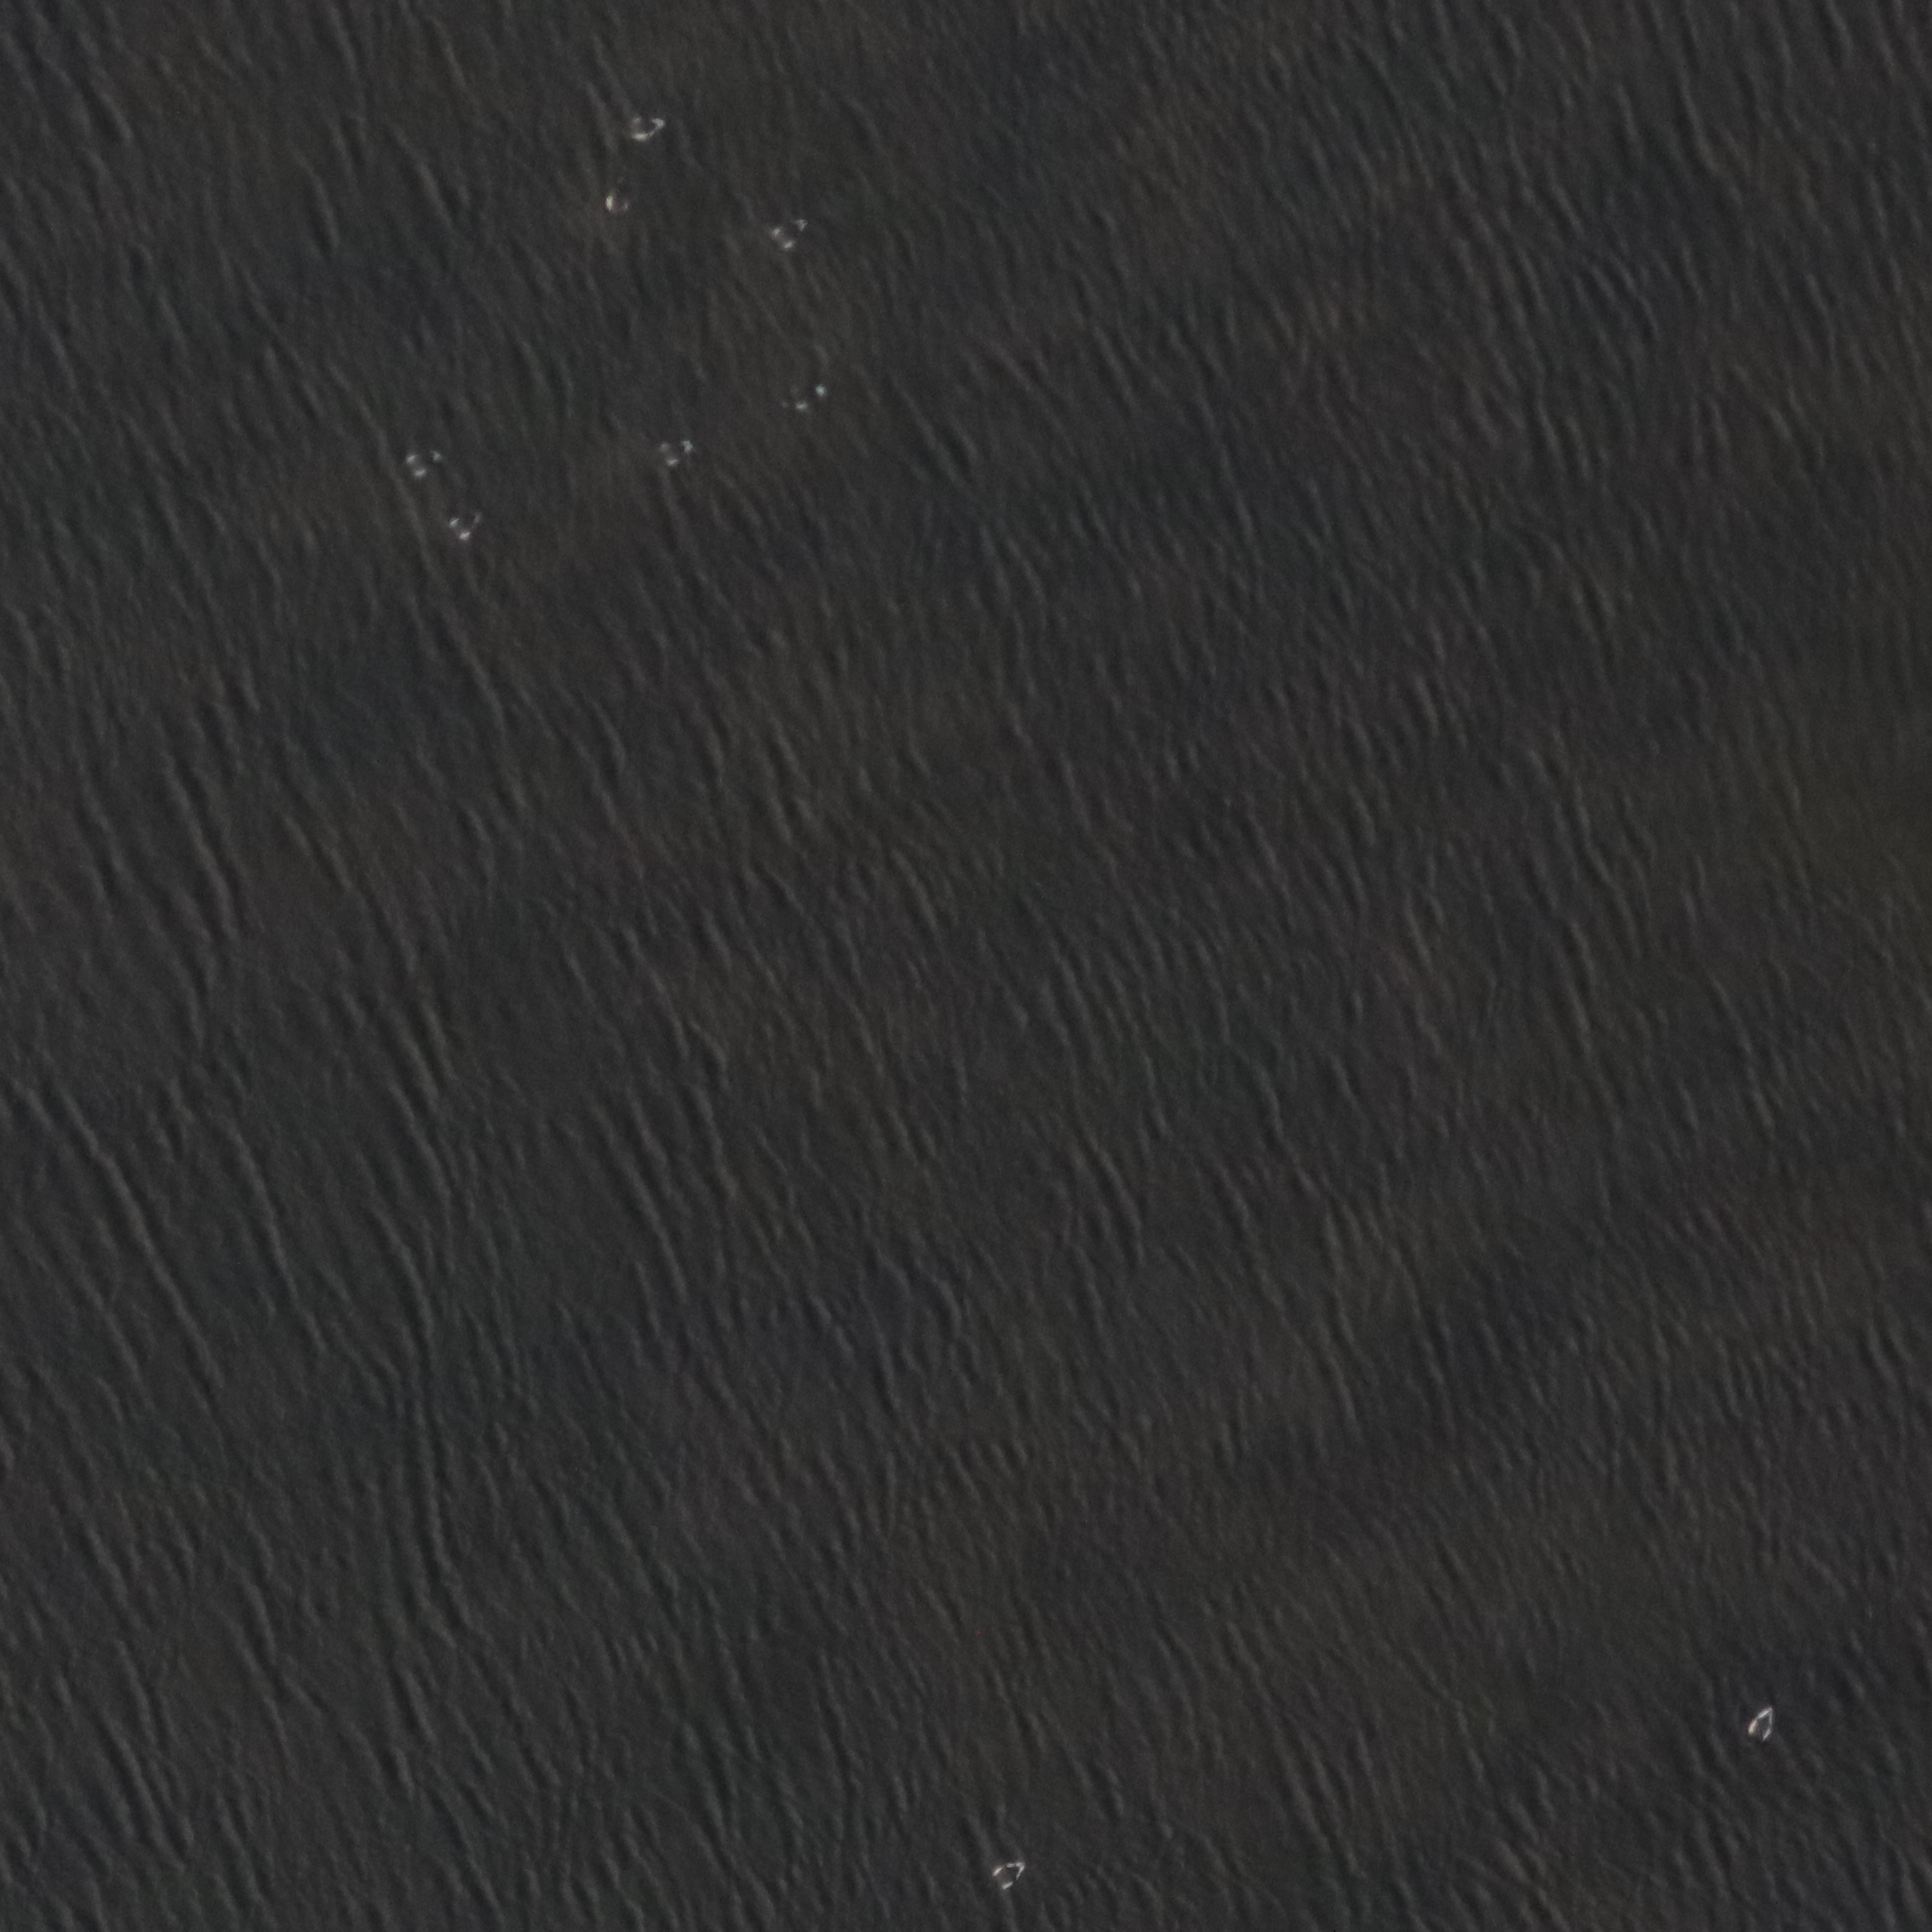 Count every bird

9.